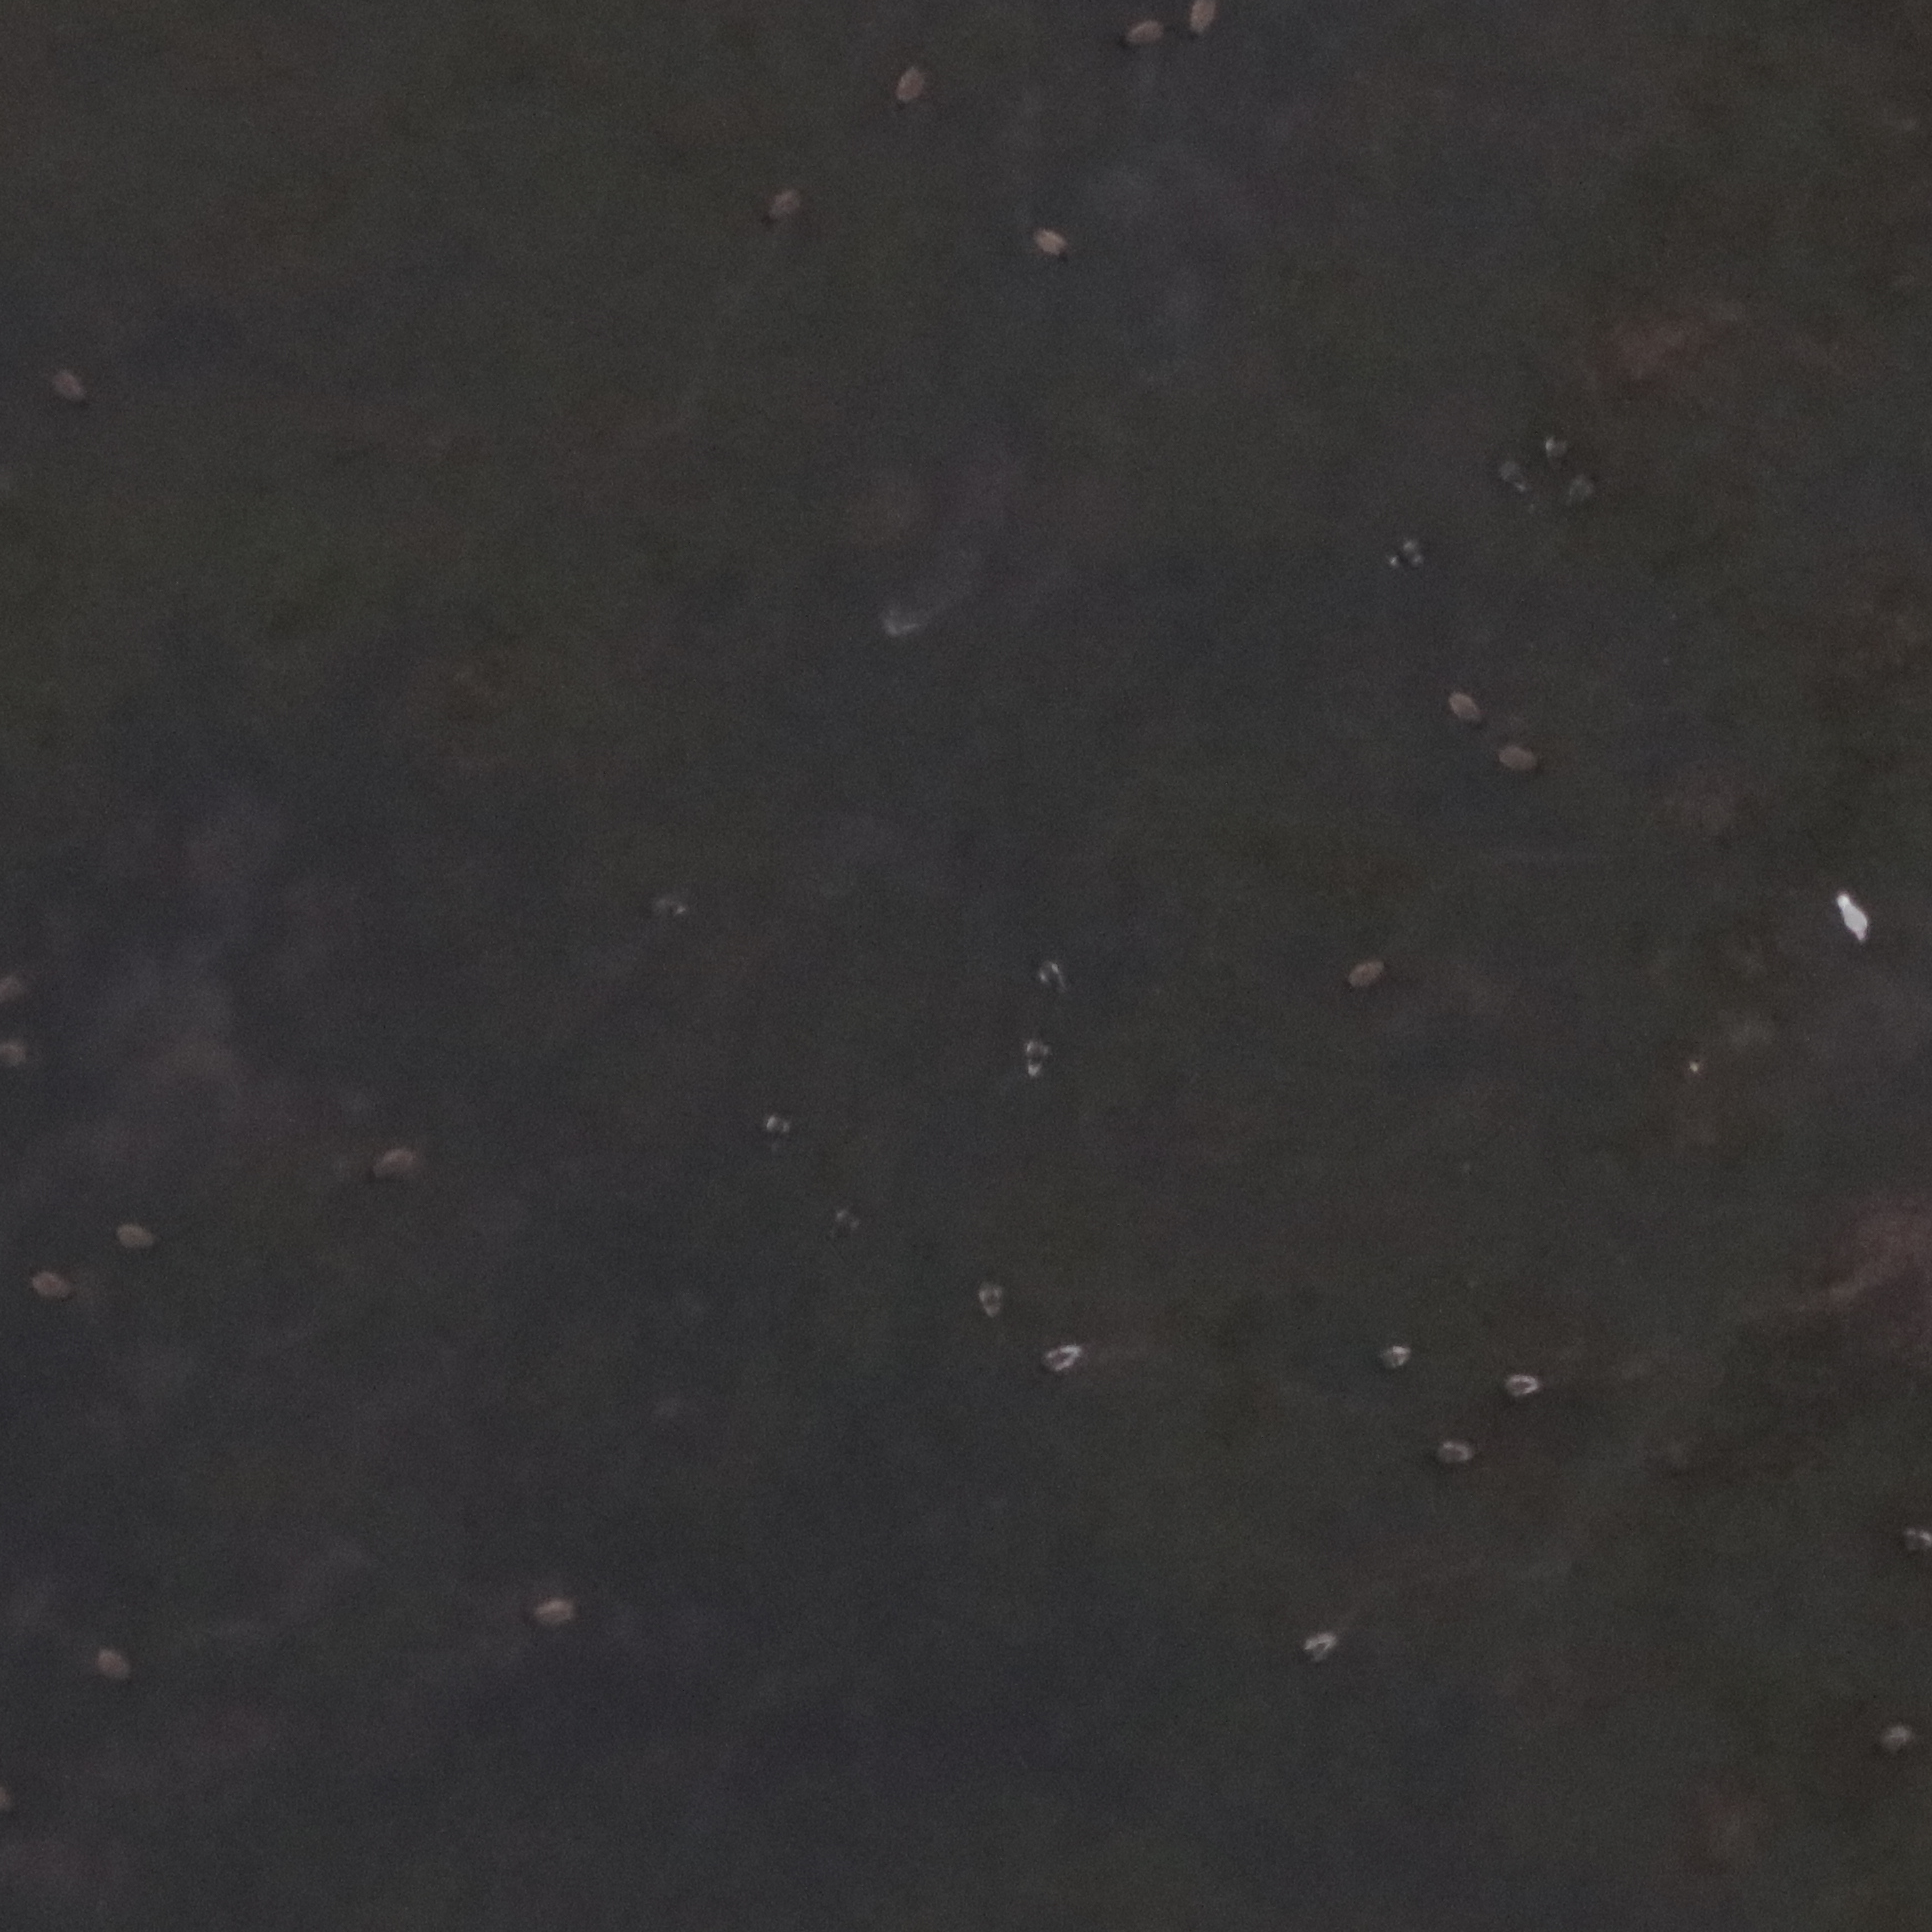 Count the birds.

32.